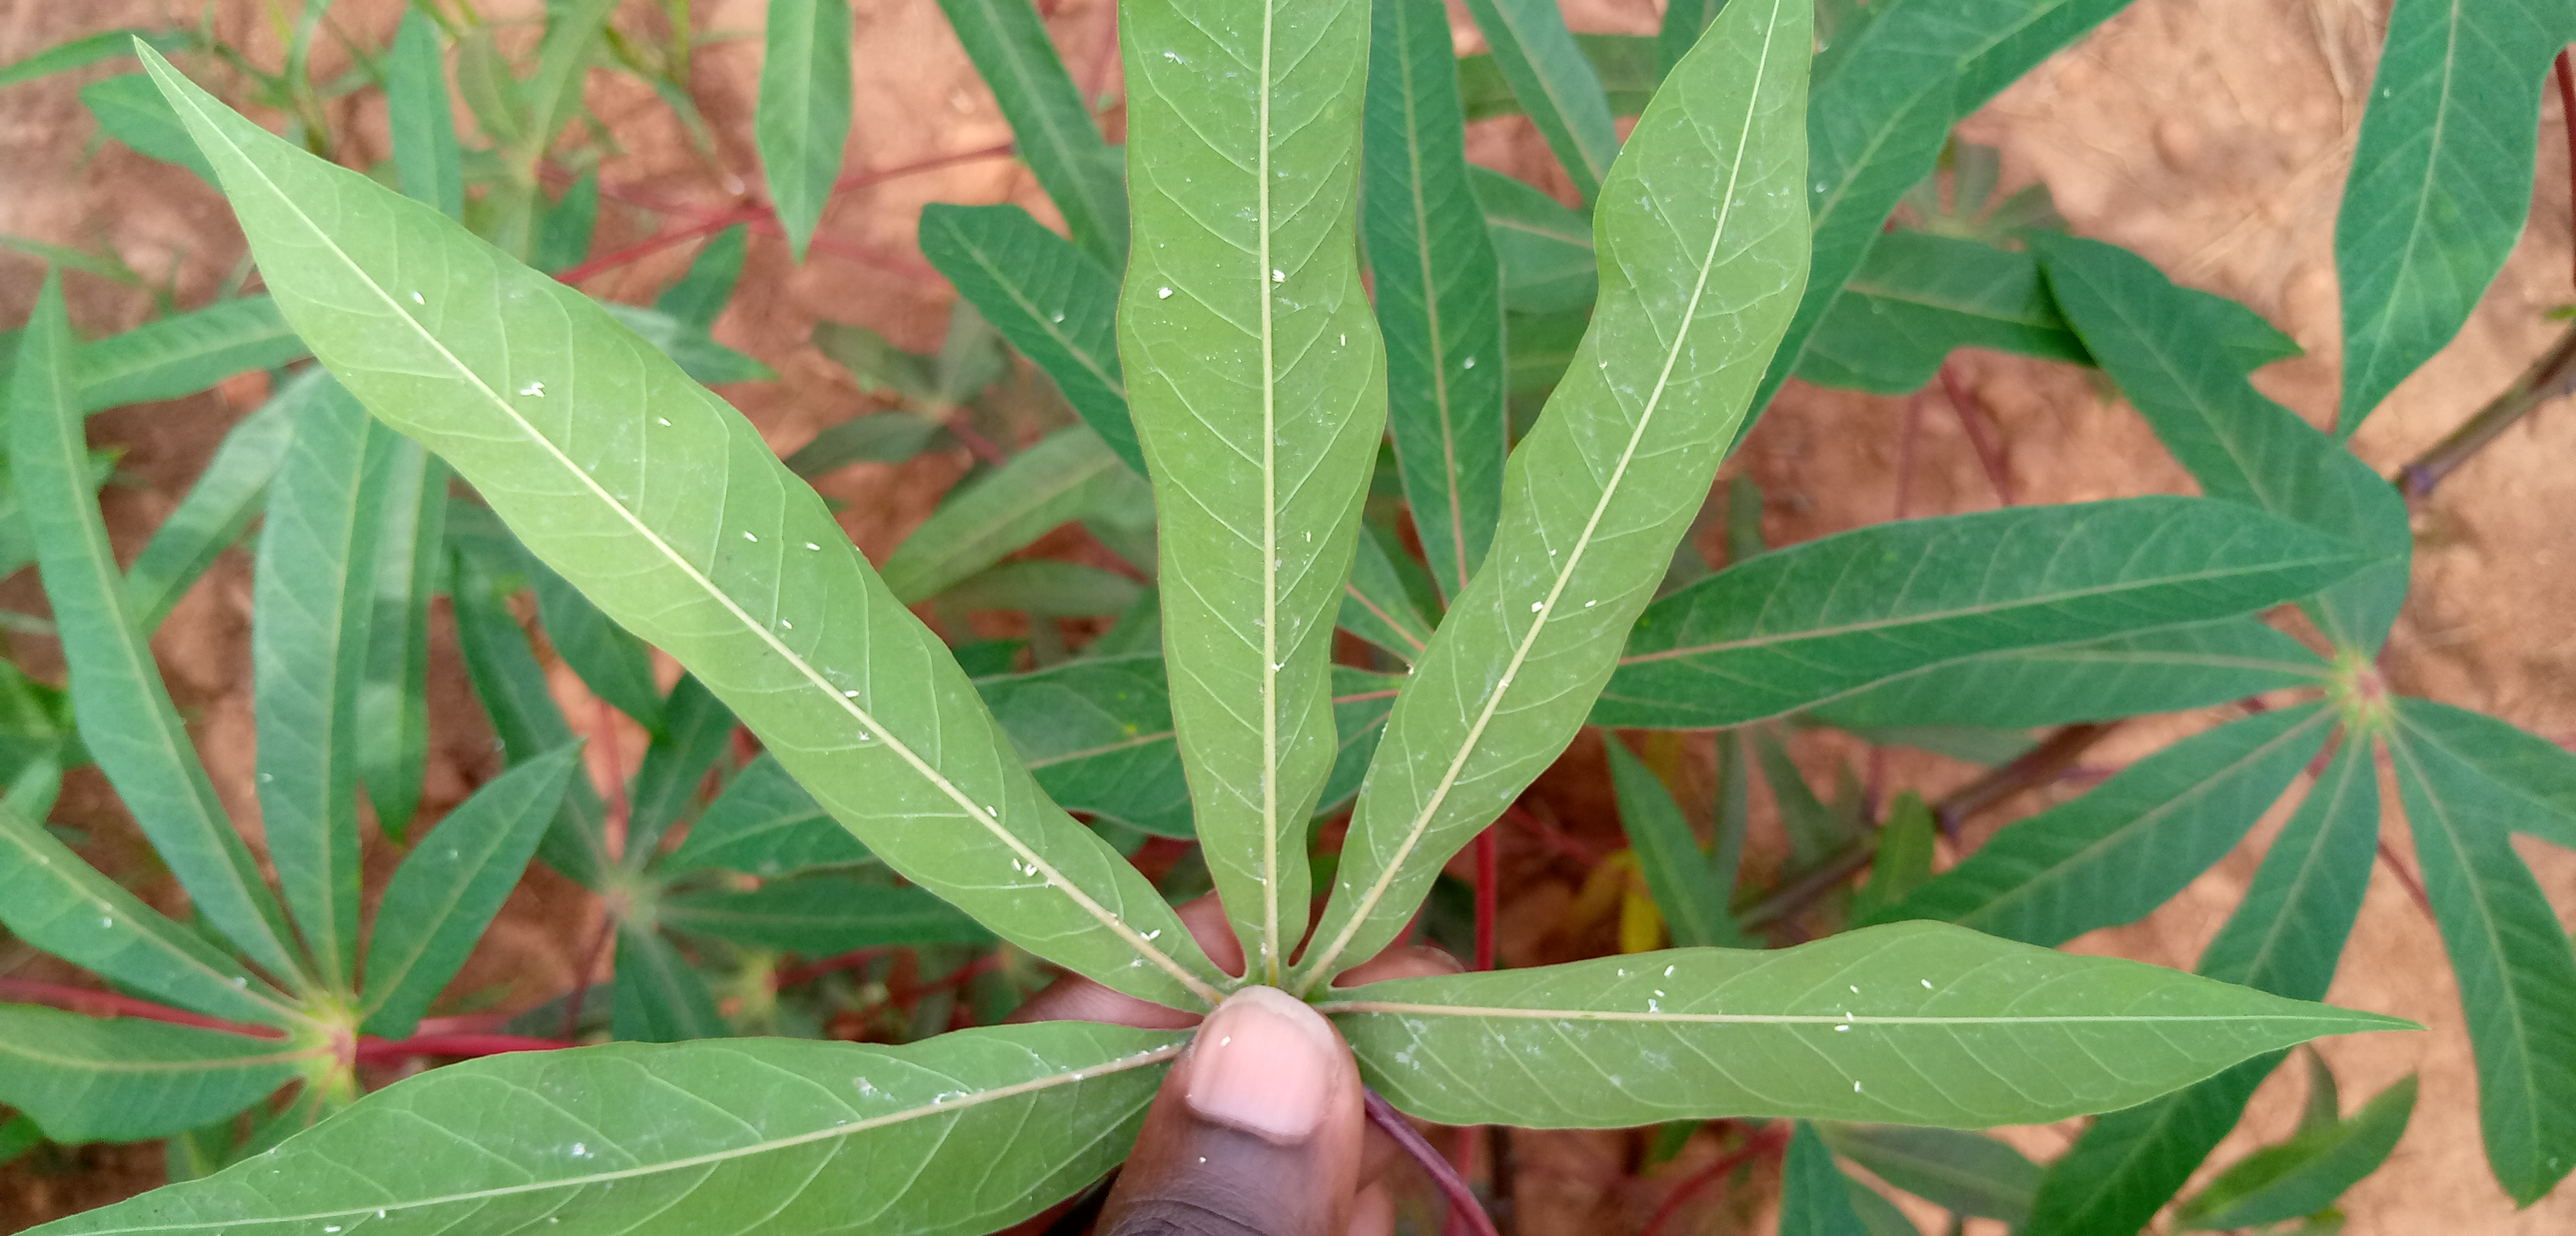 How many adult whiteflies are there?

25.